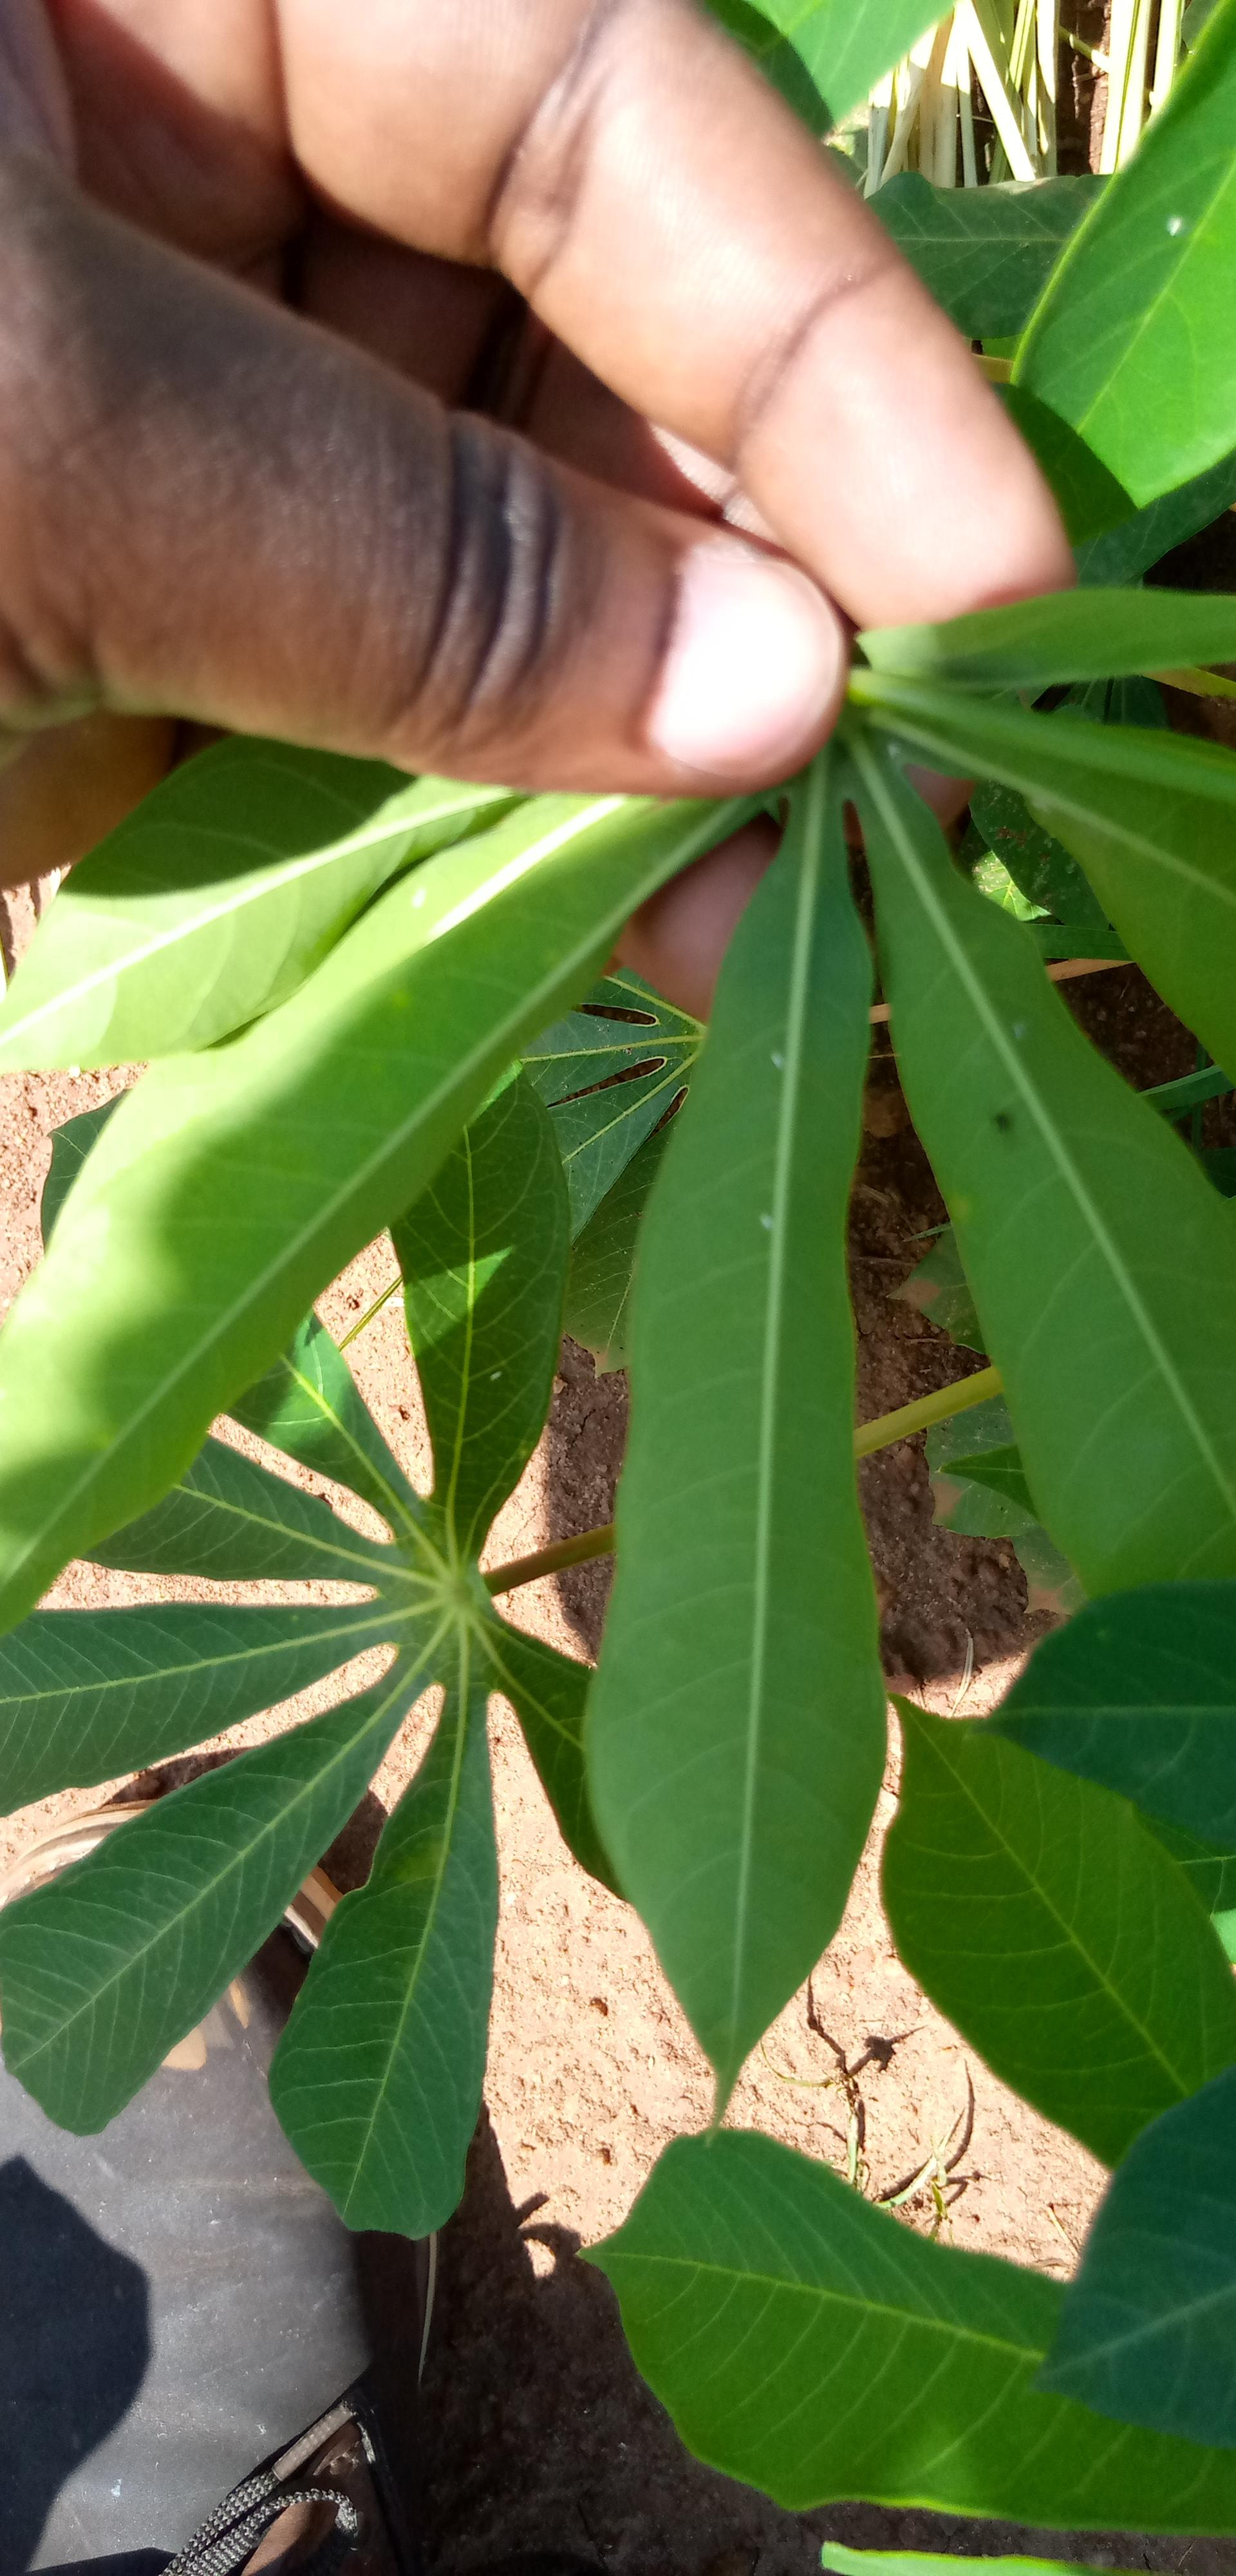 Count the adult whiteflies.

2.